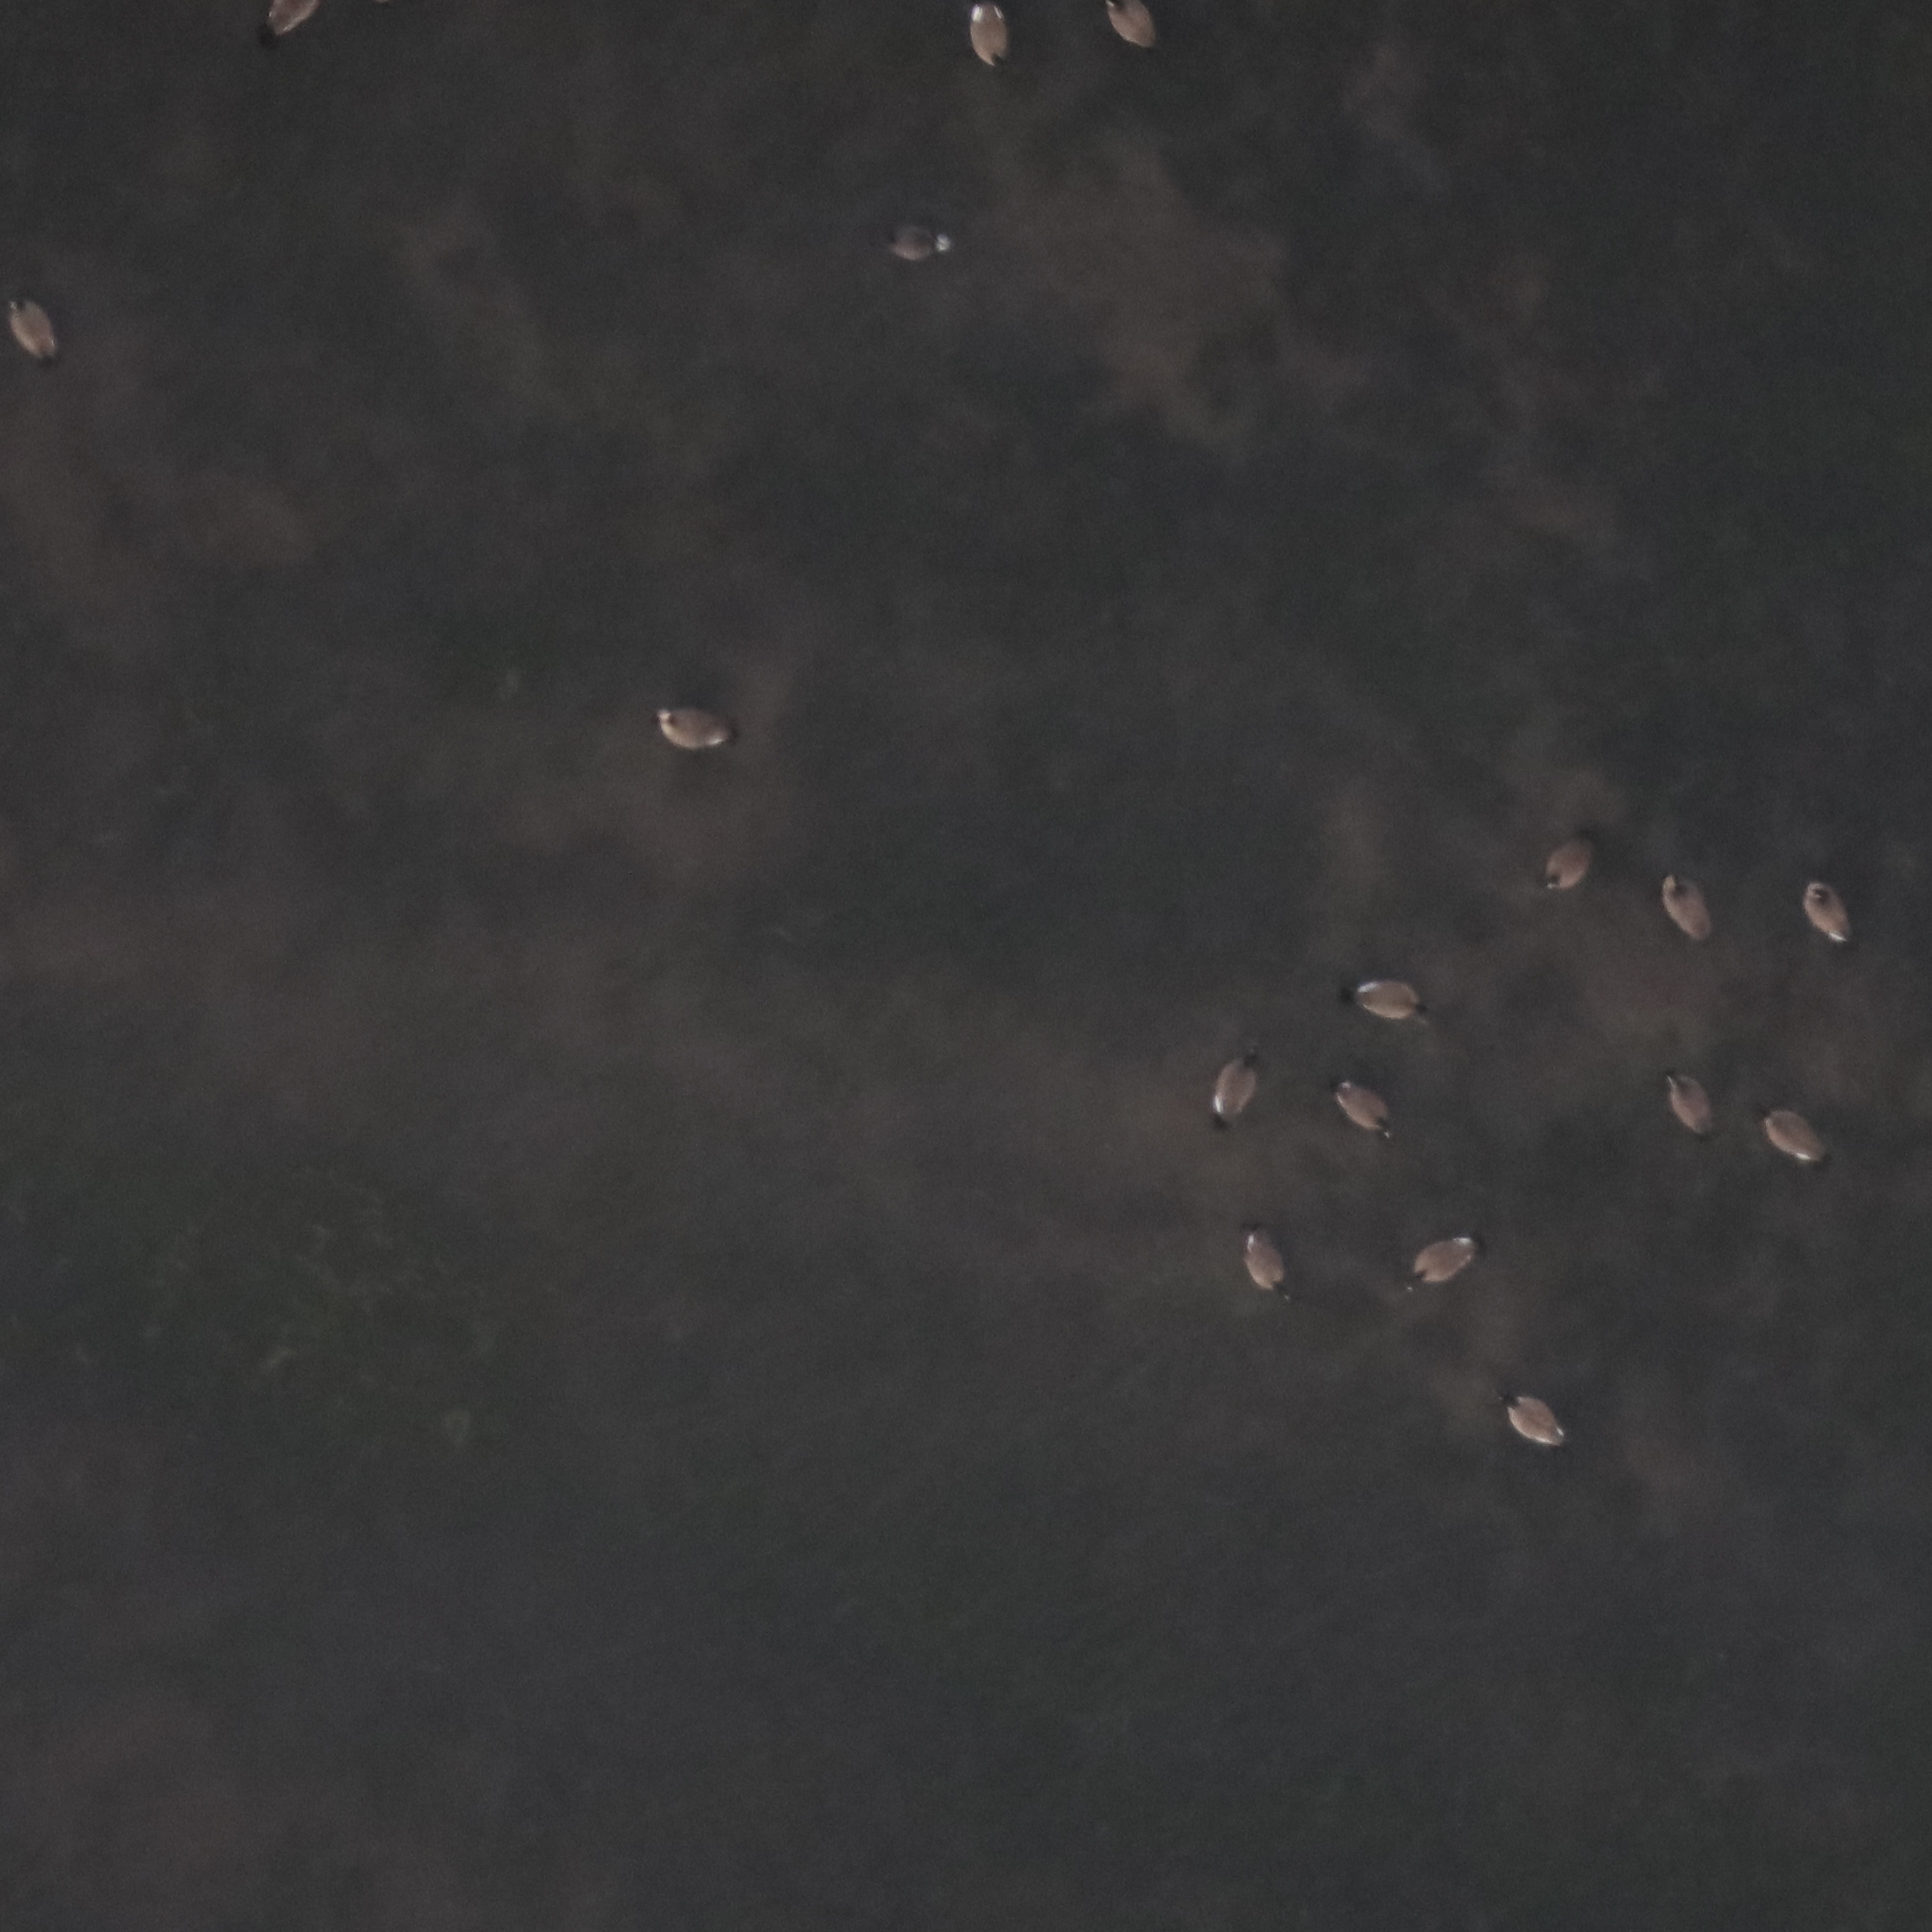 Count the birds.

17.